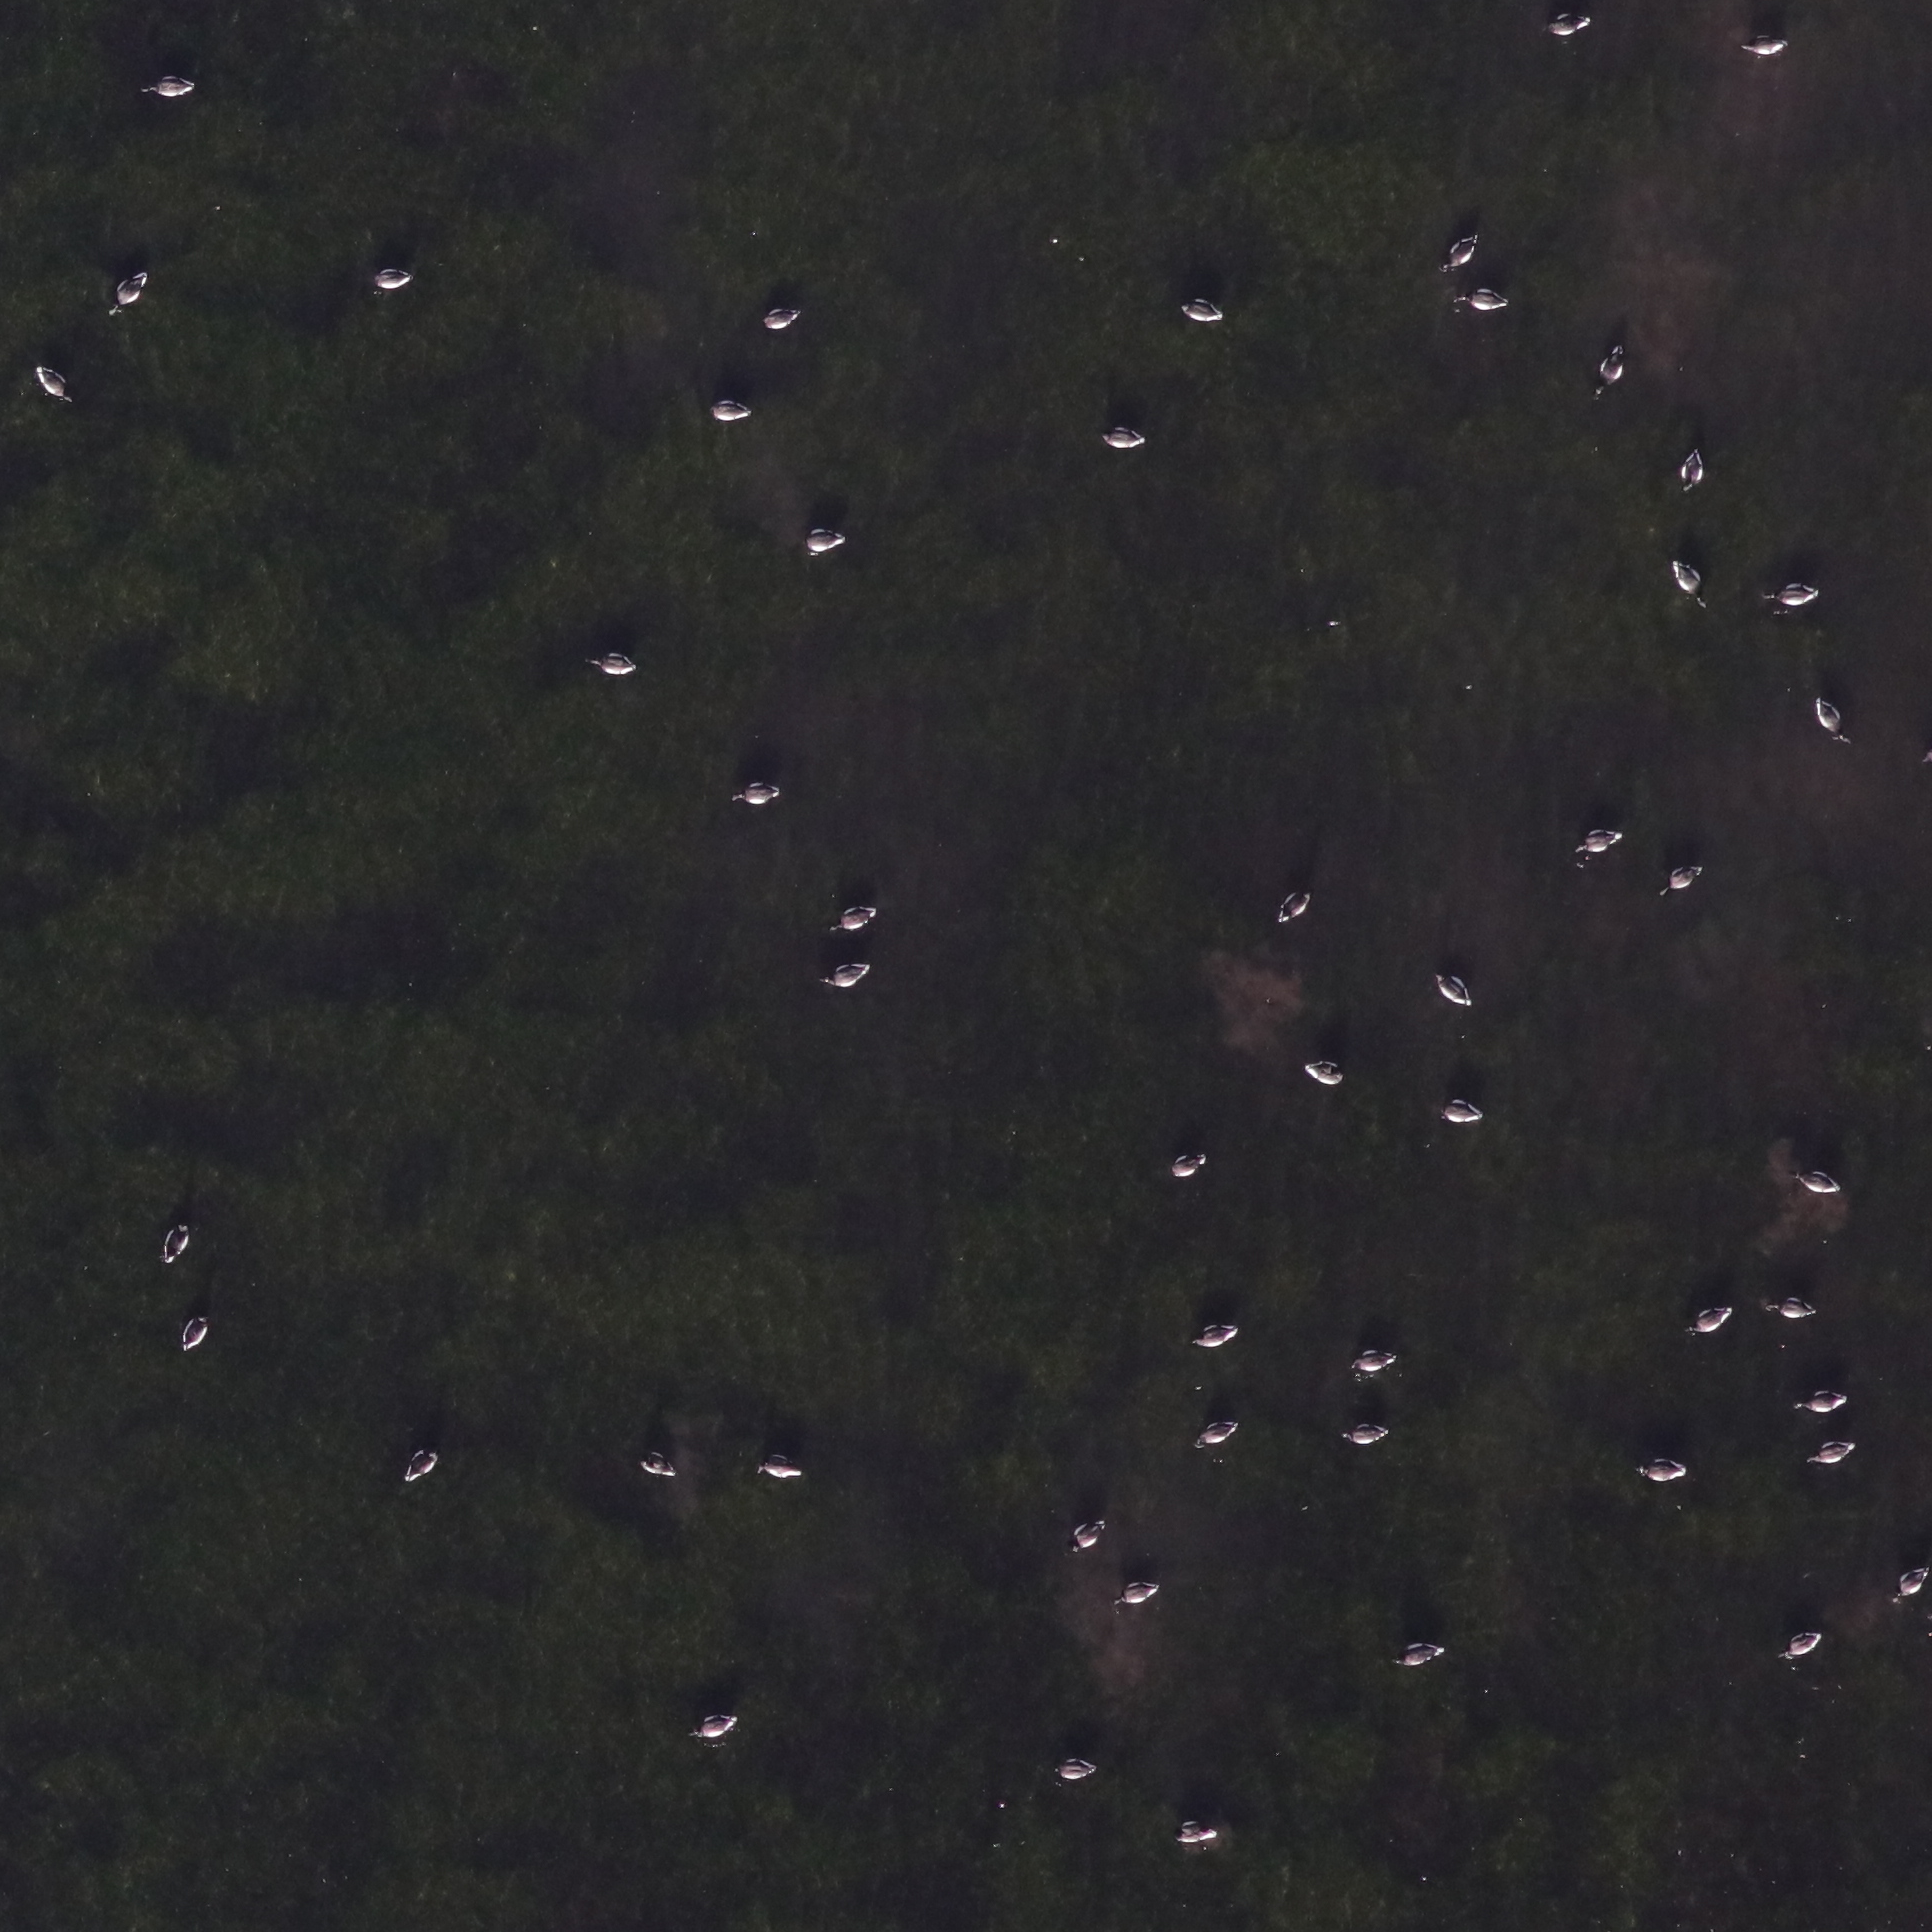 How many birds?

52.